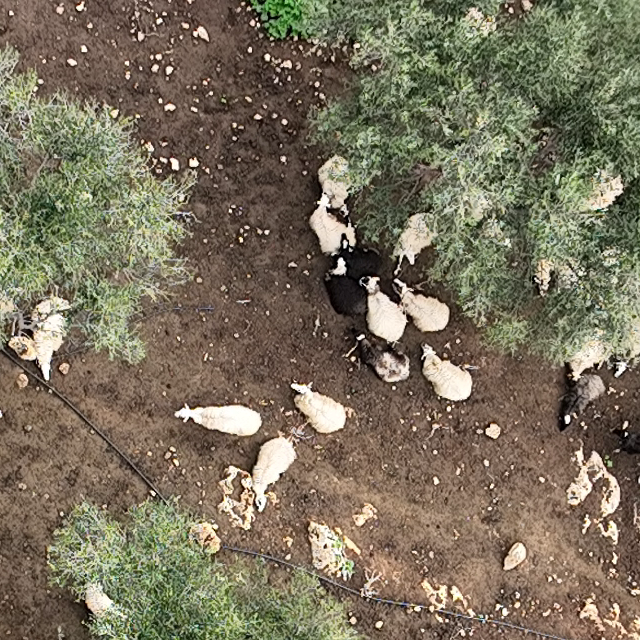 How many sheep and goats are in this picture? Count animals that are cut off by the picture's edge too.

22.